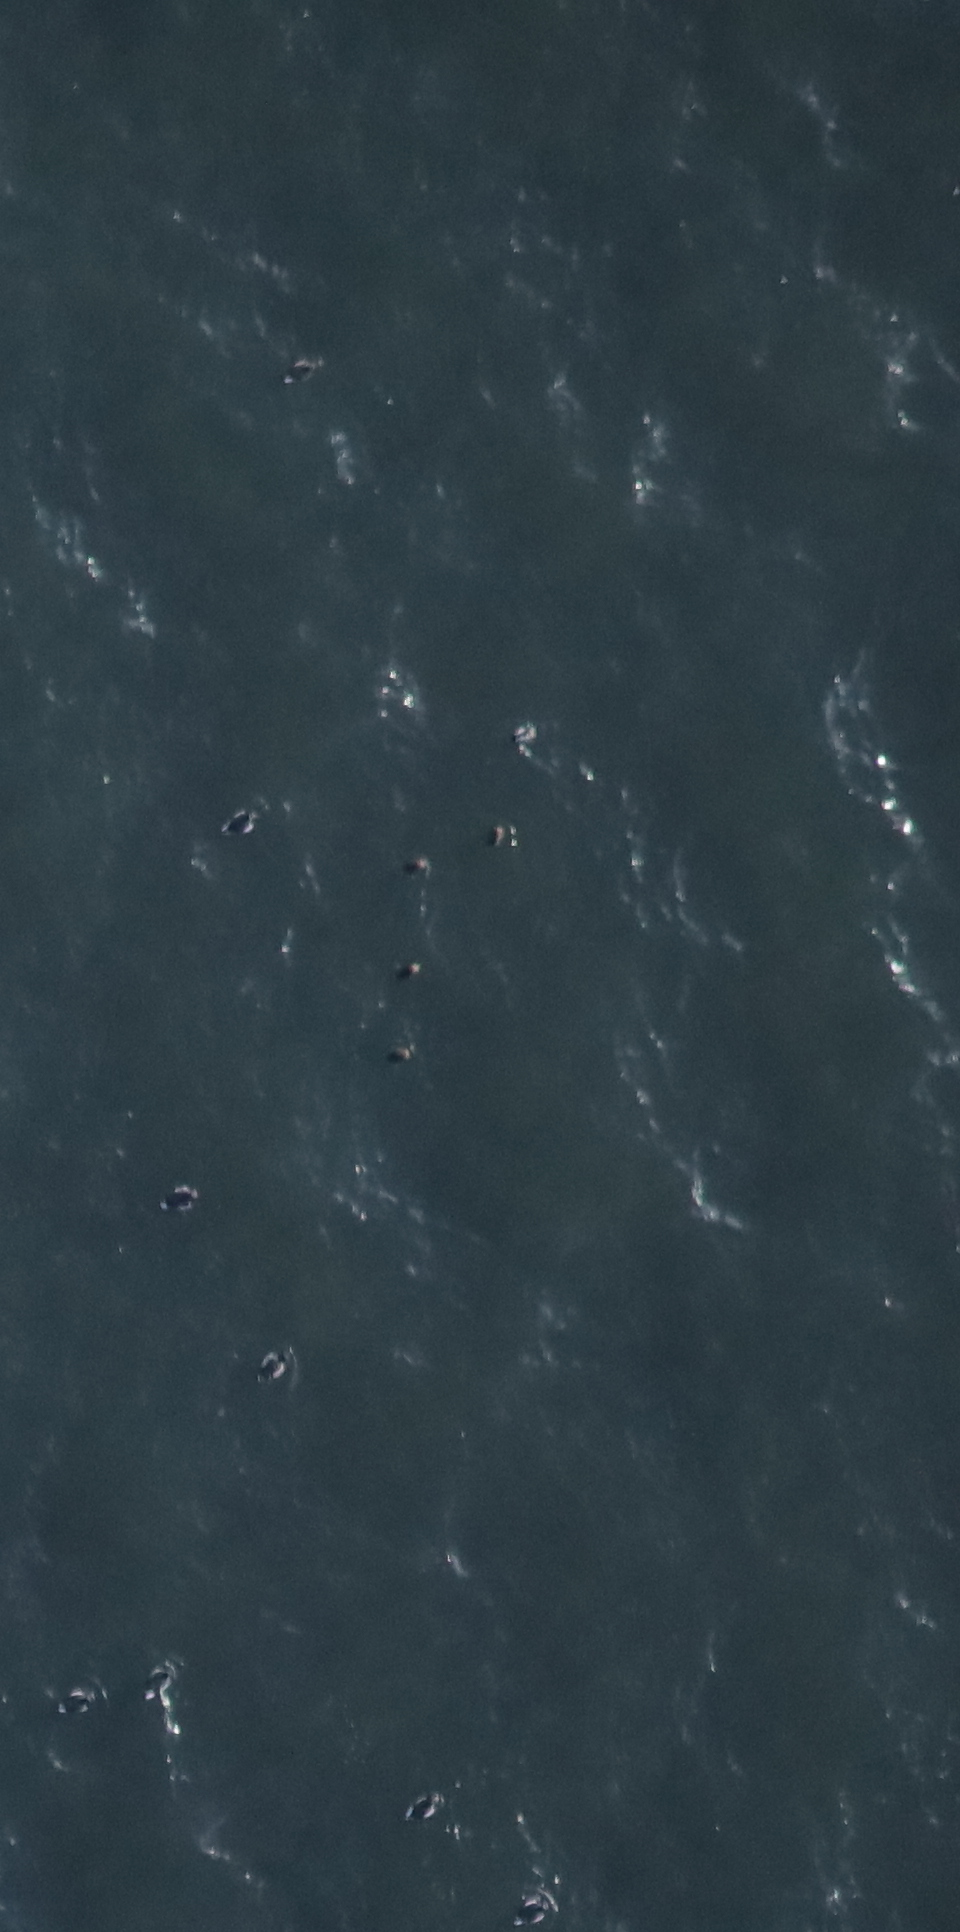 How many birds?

13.